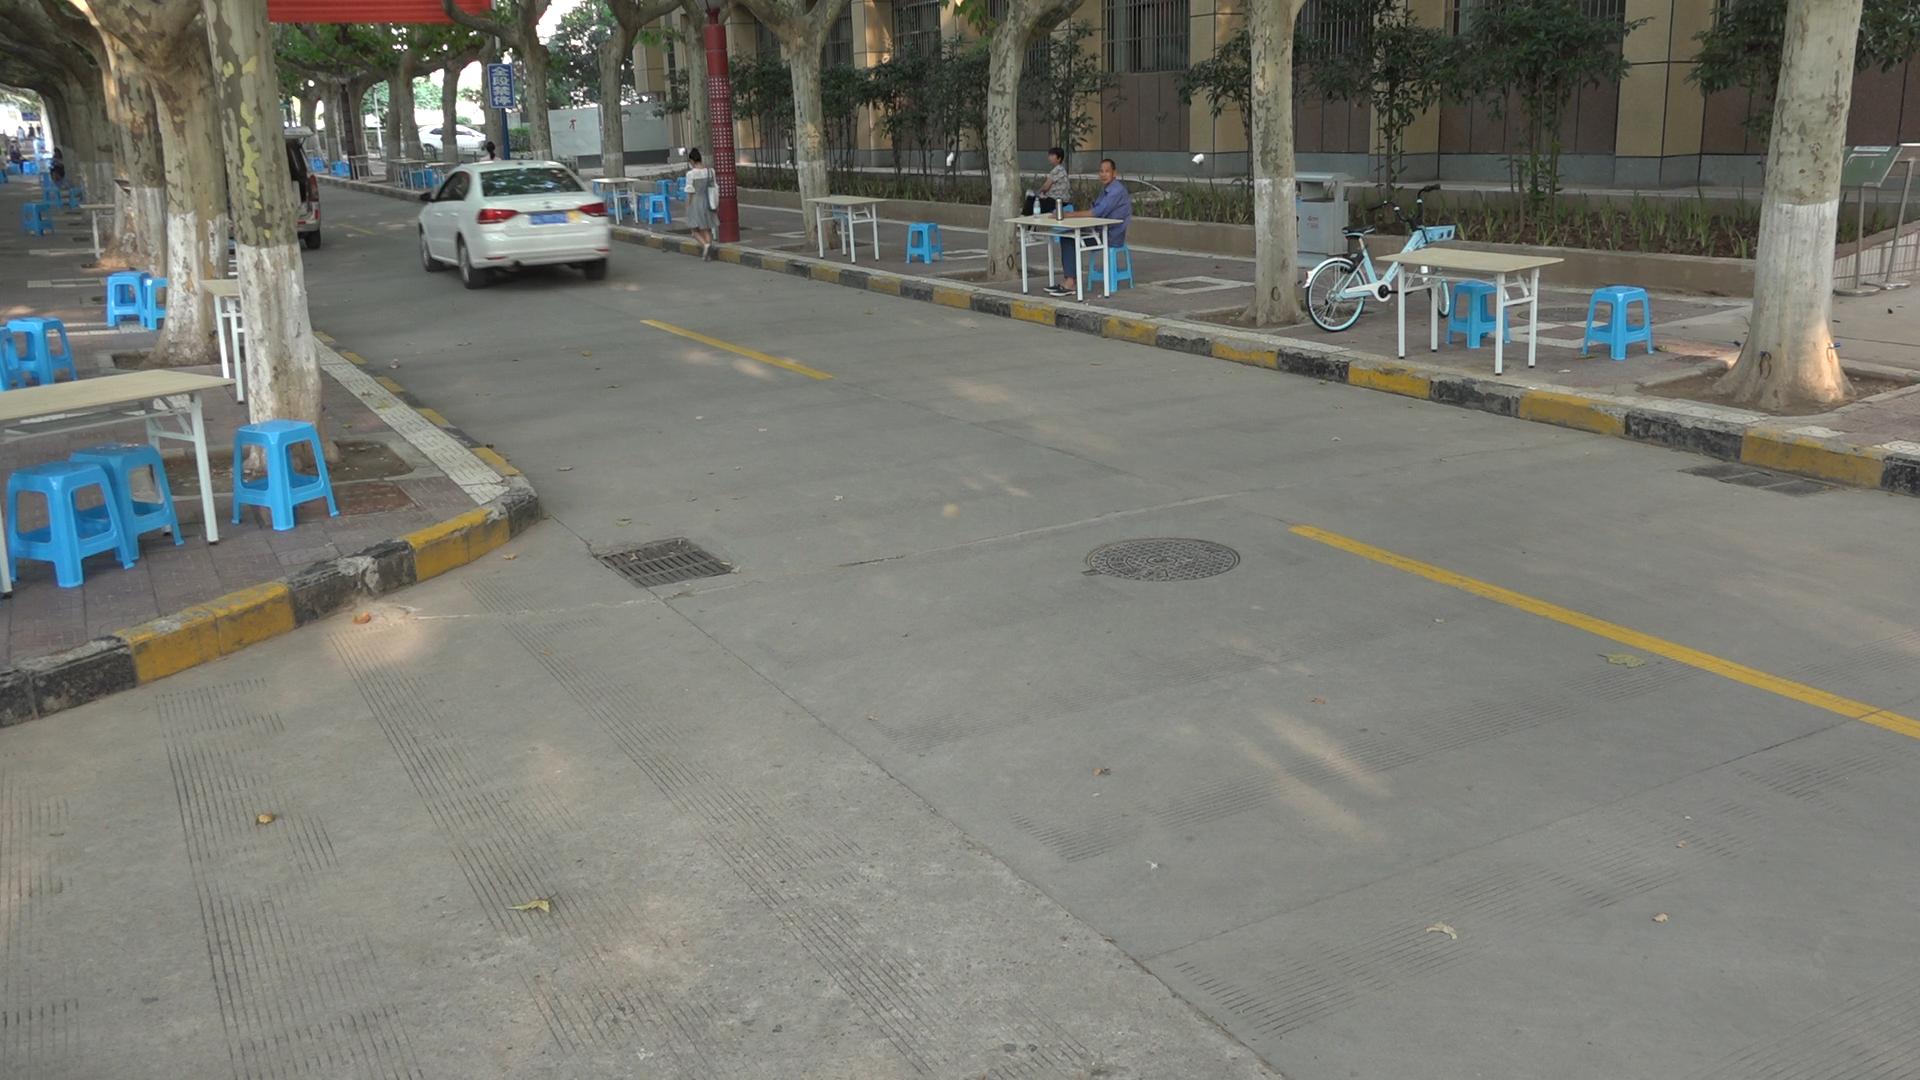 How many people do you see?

8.